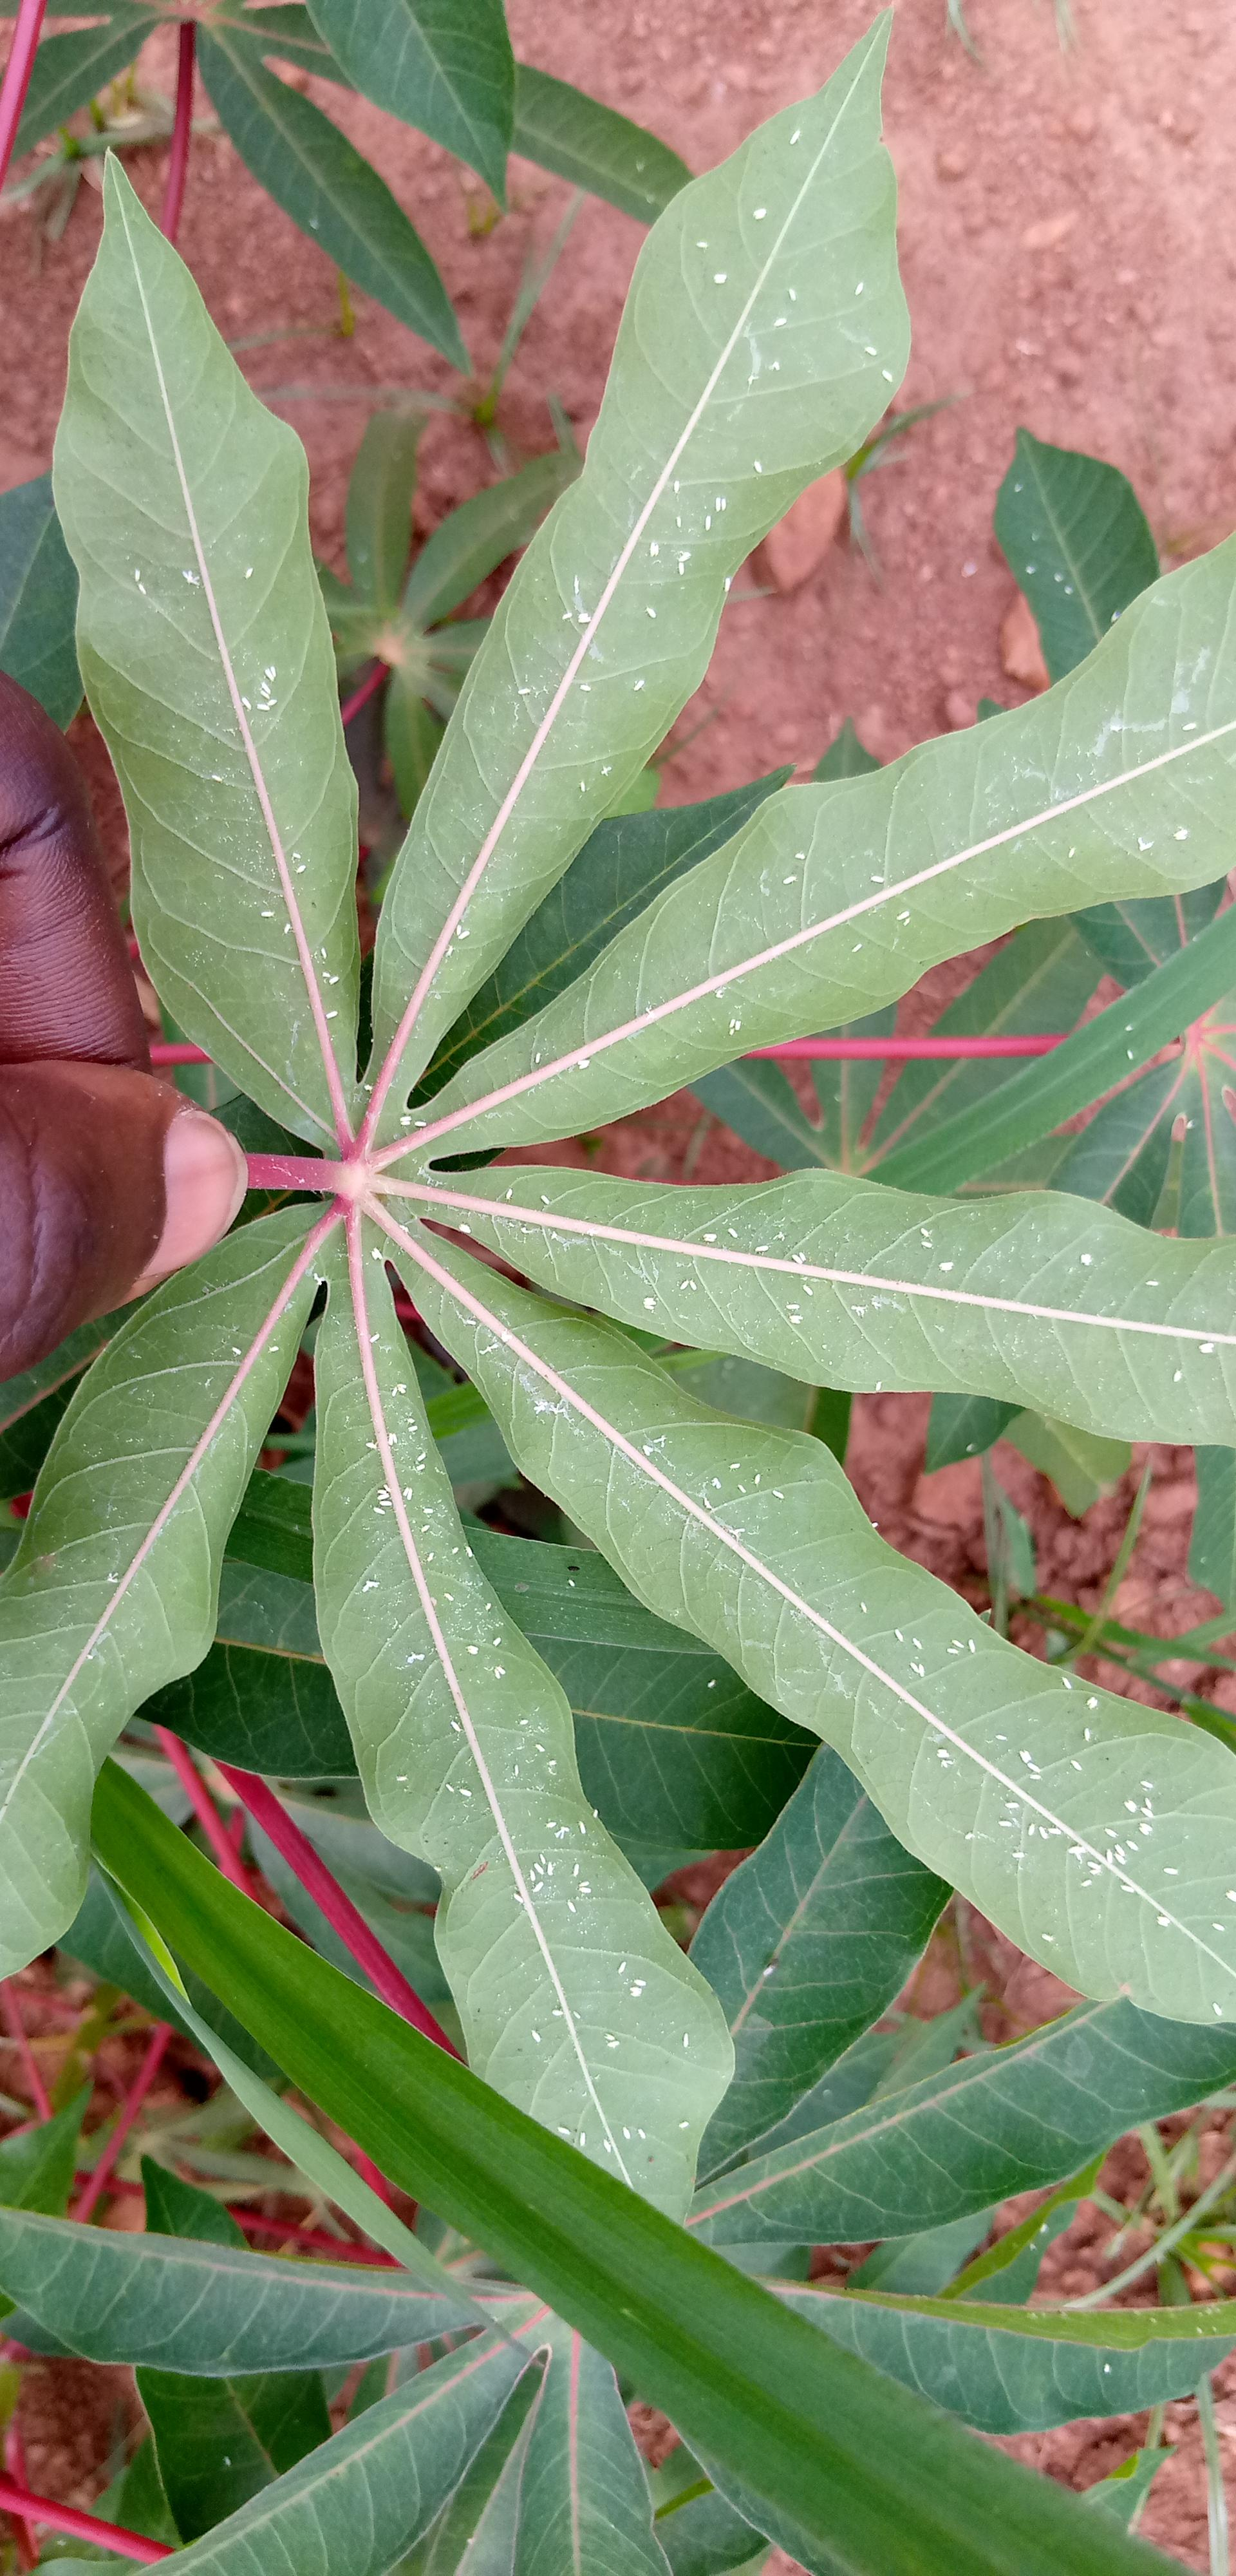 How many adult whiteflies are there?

167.